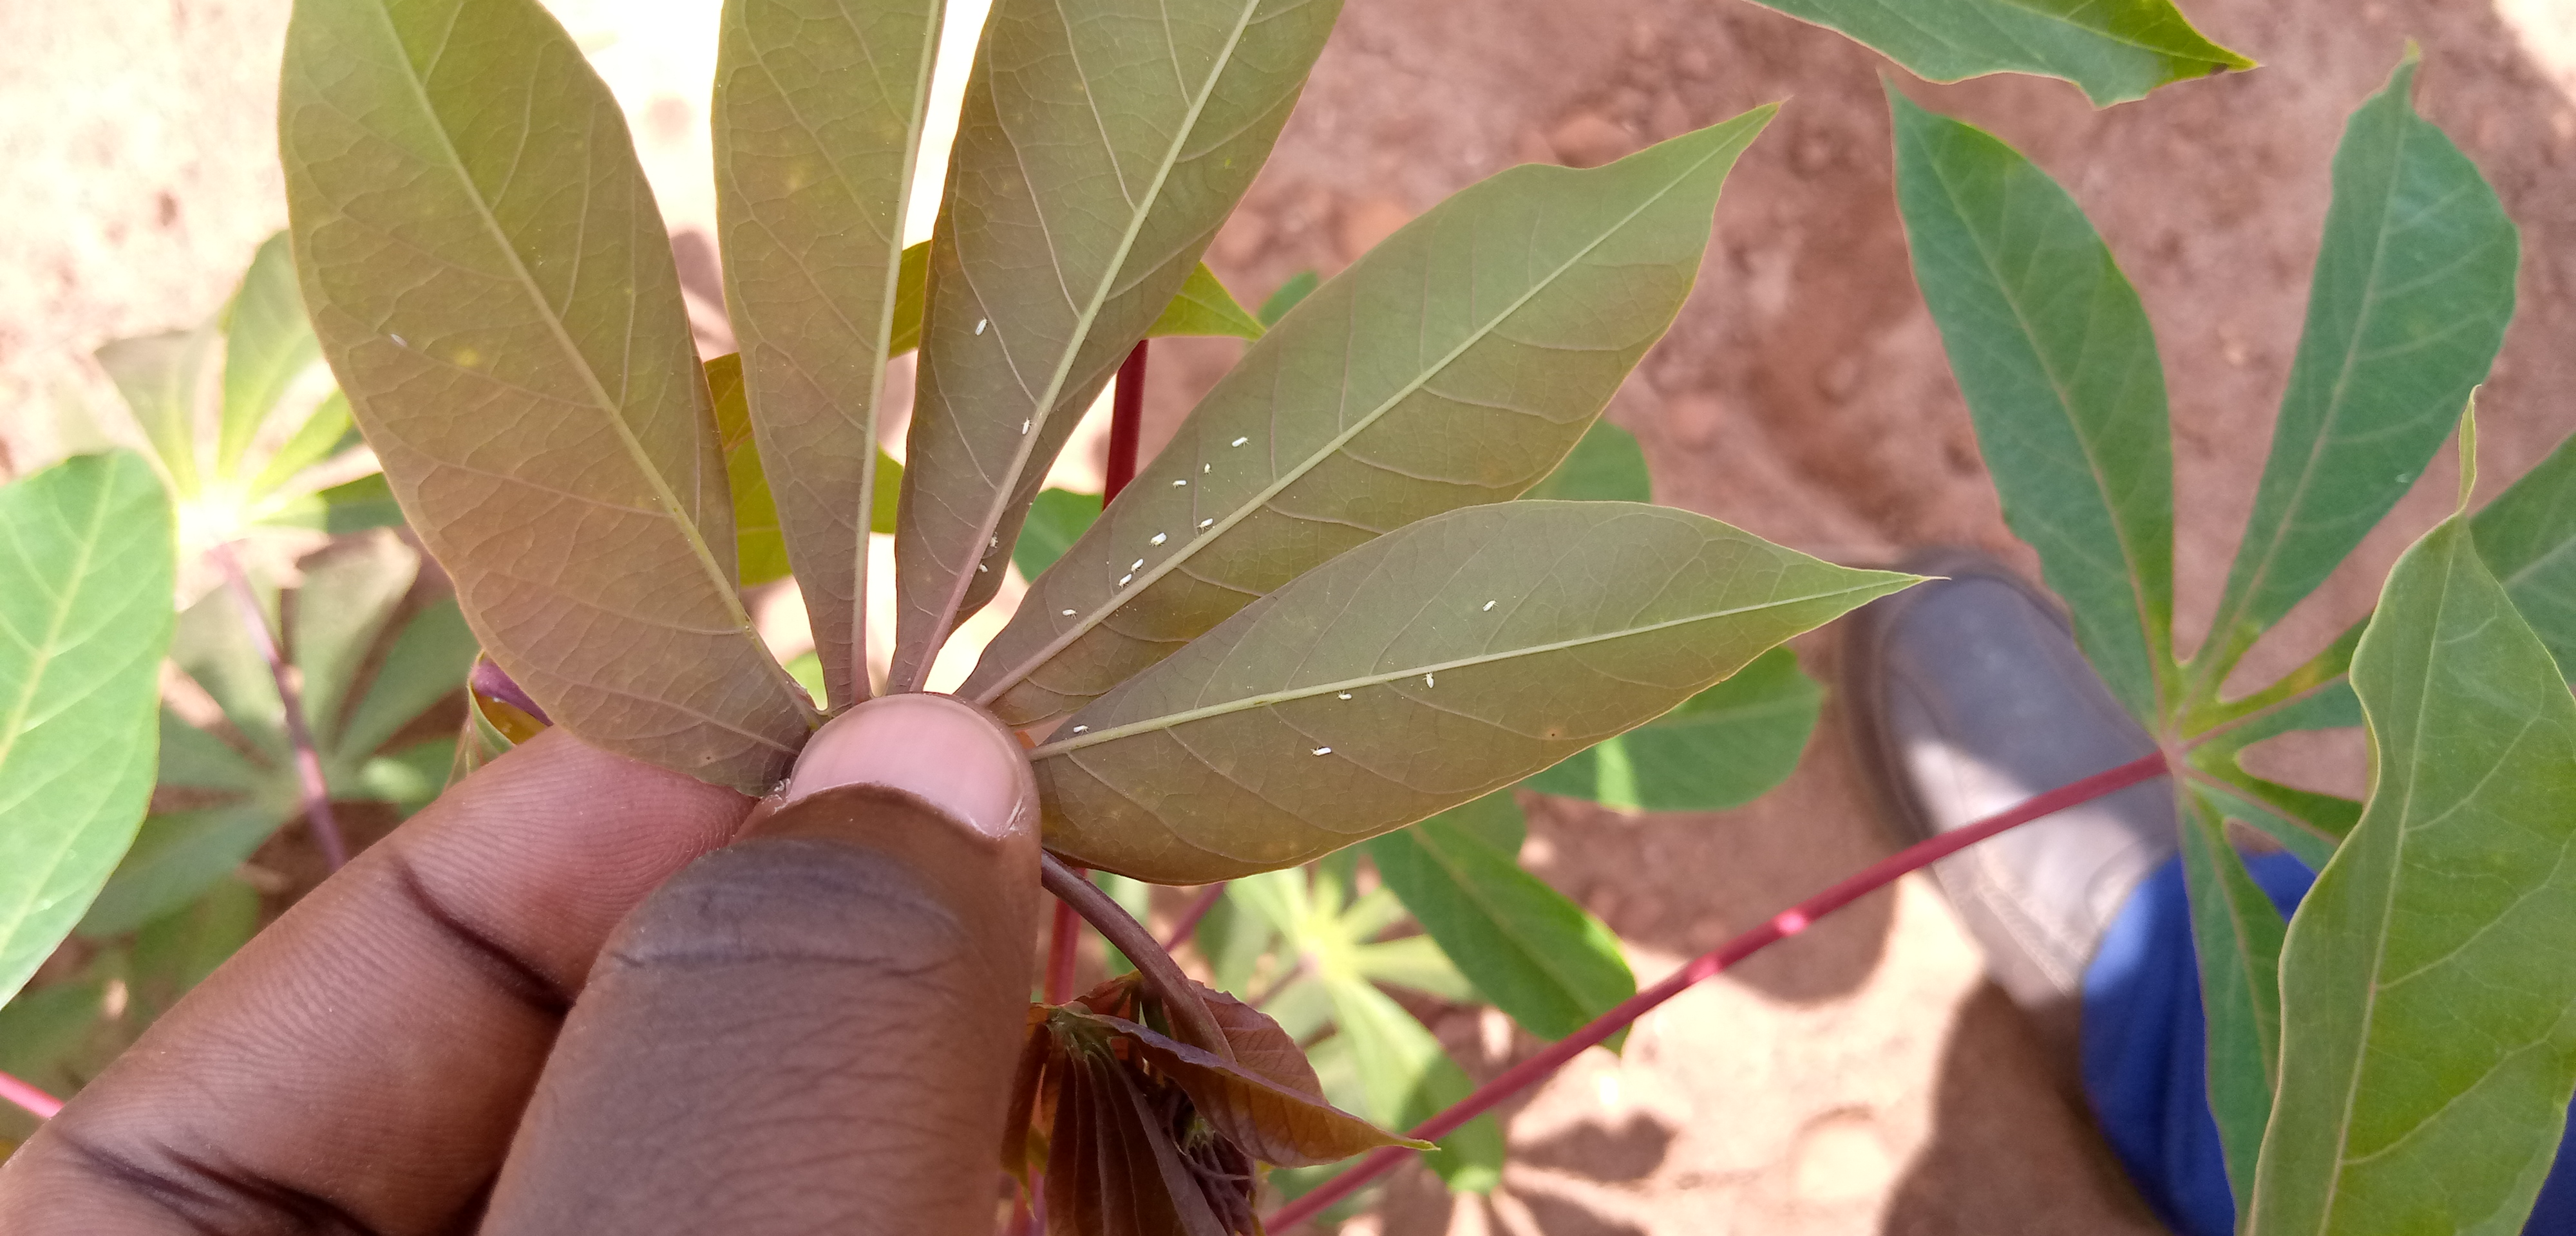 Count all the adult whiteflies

17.